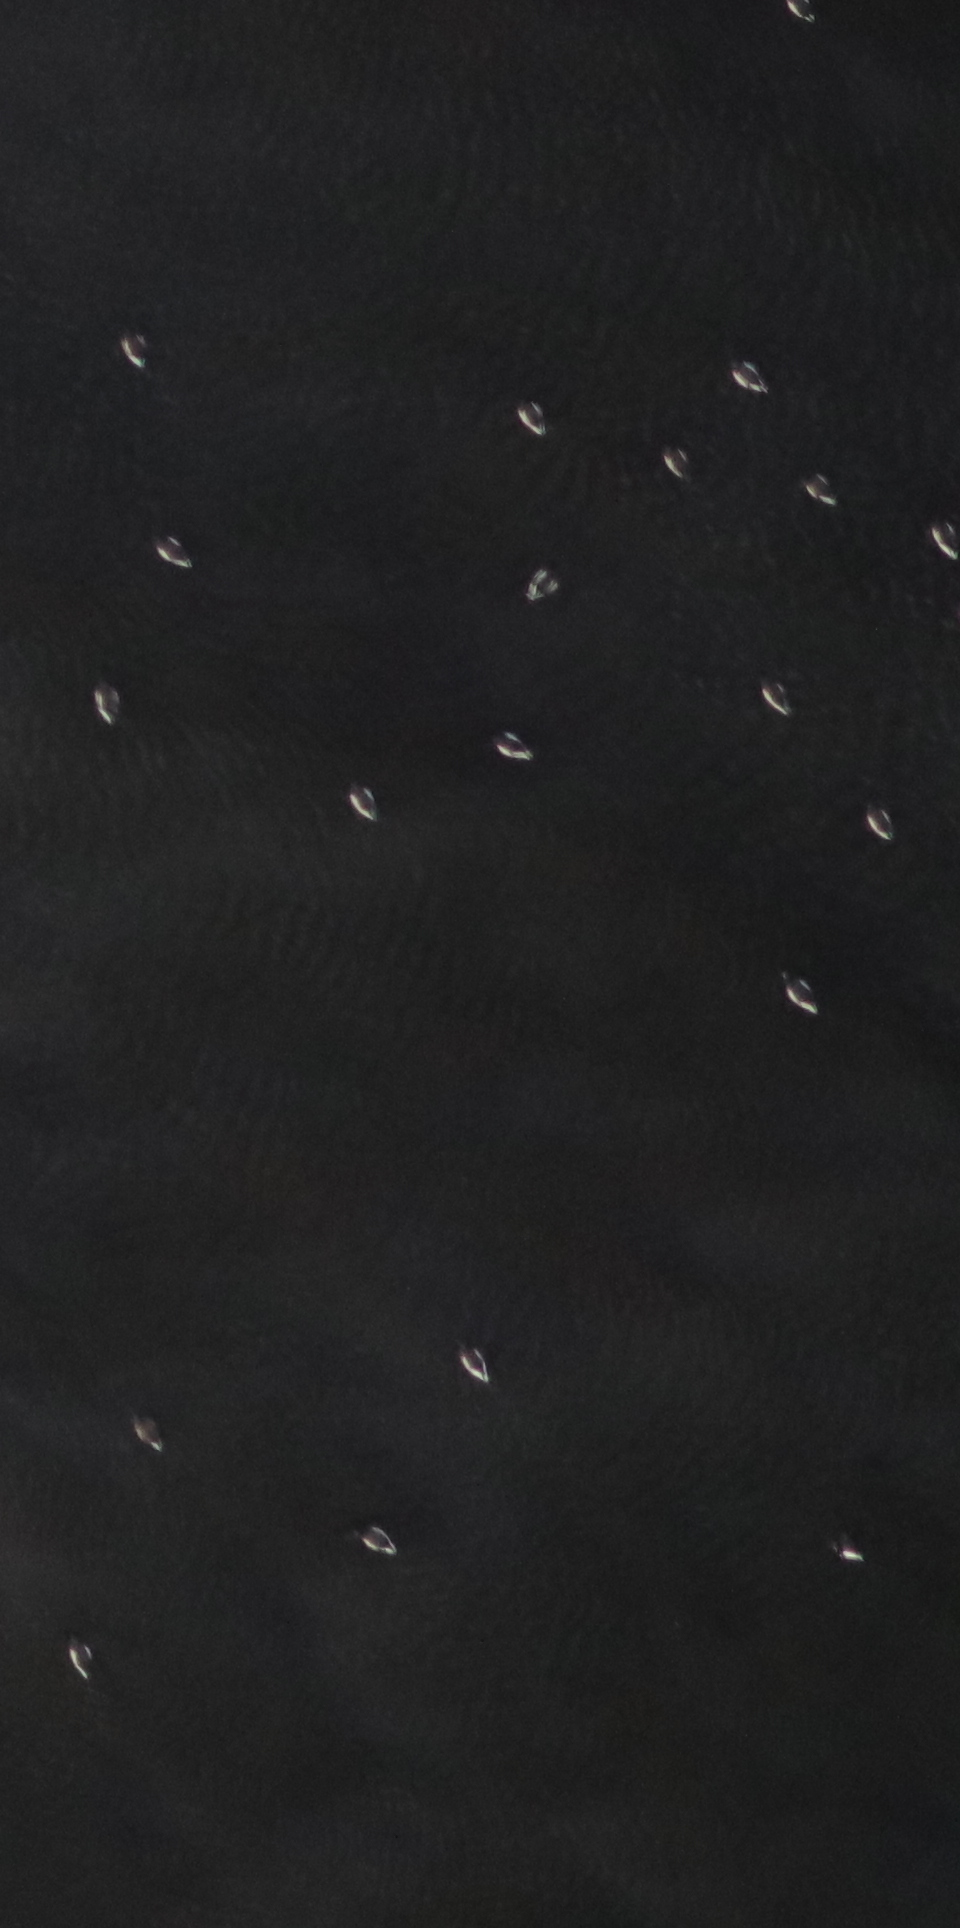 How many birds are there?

19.